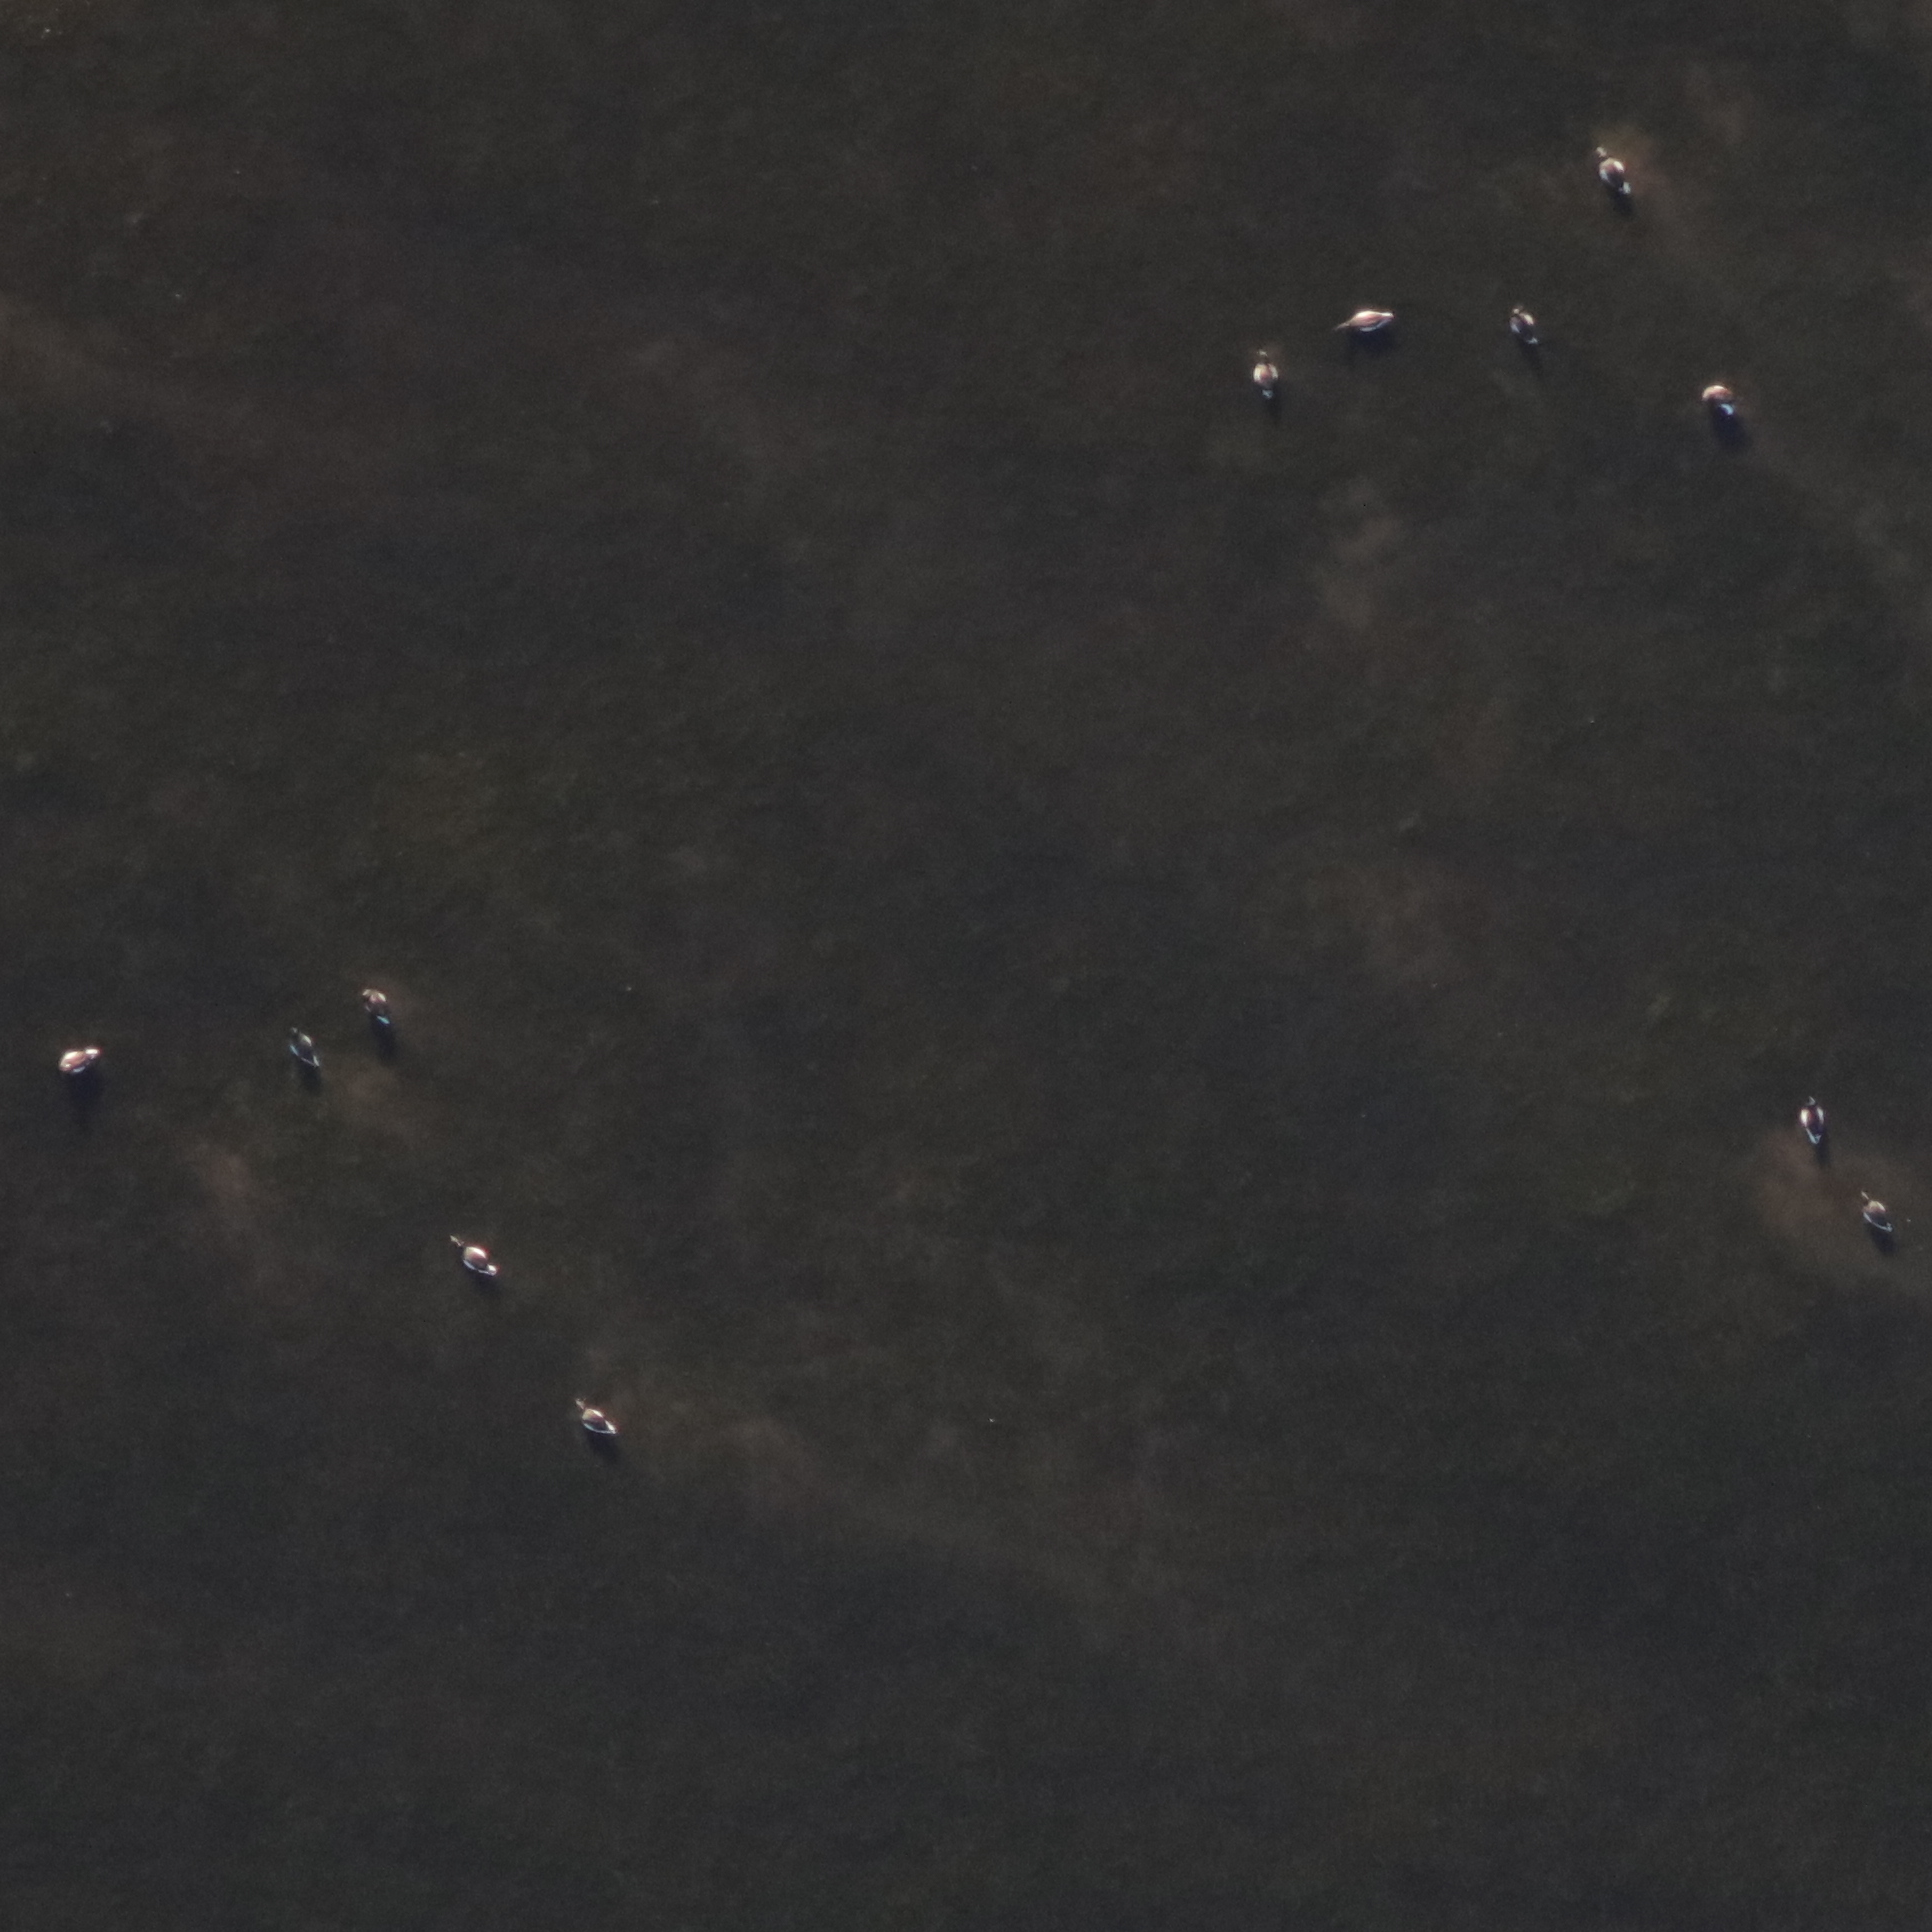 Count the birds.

12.